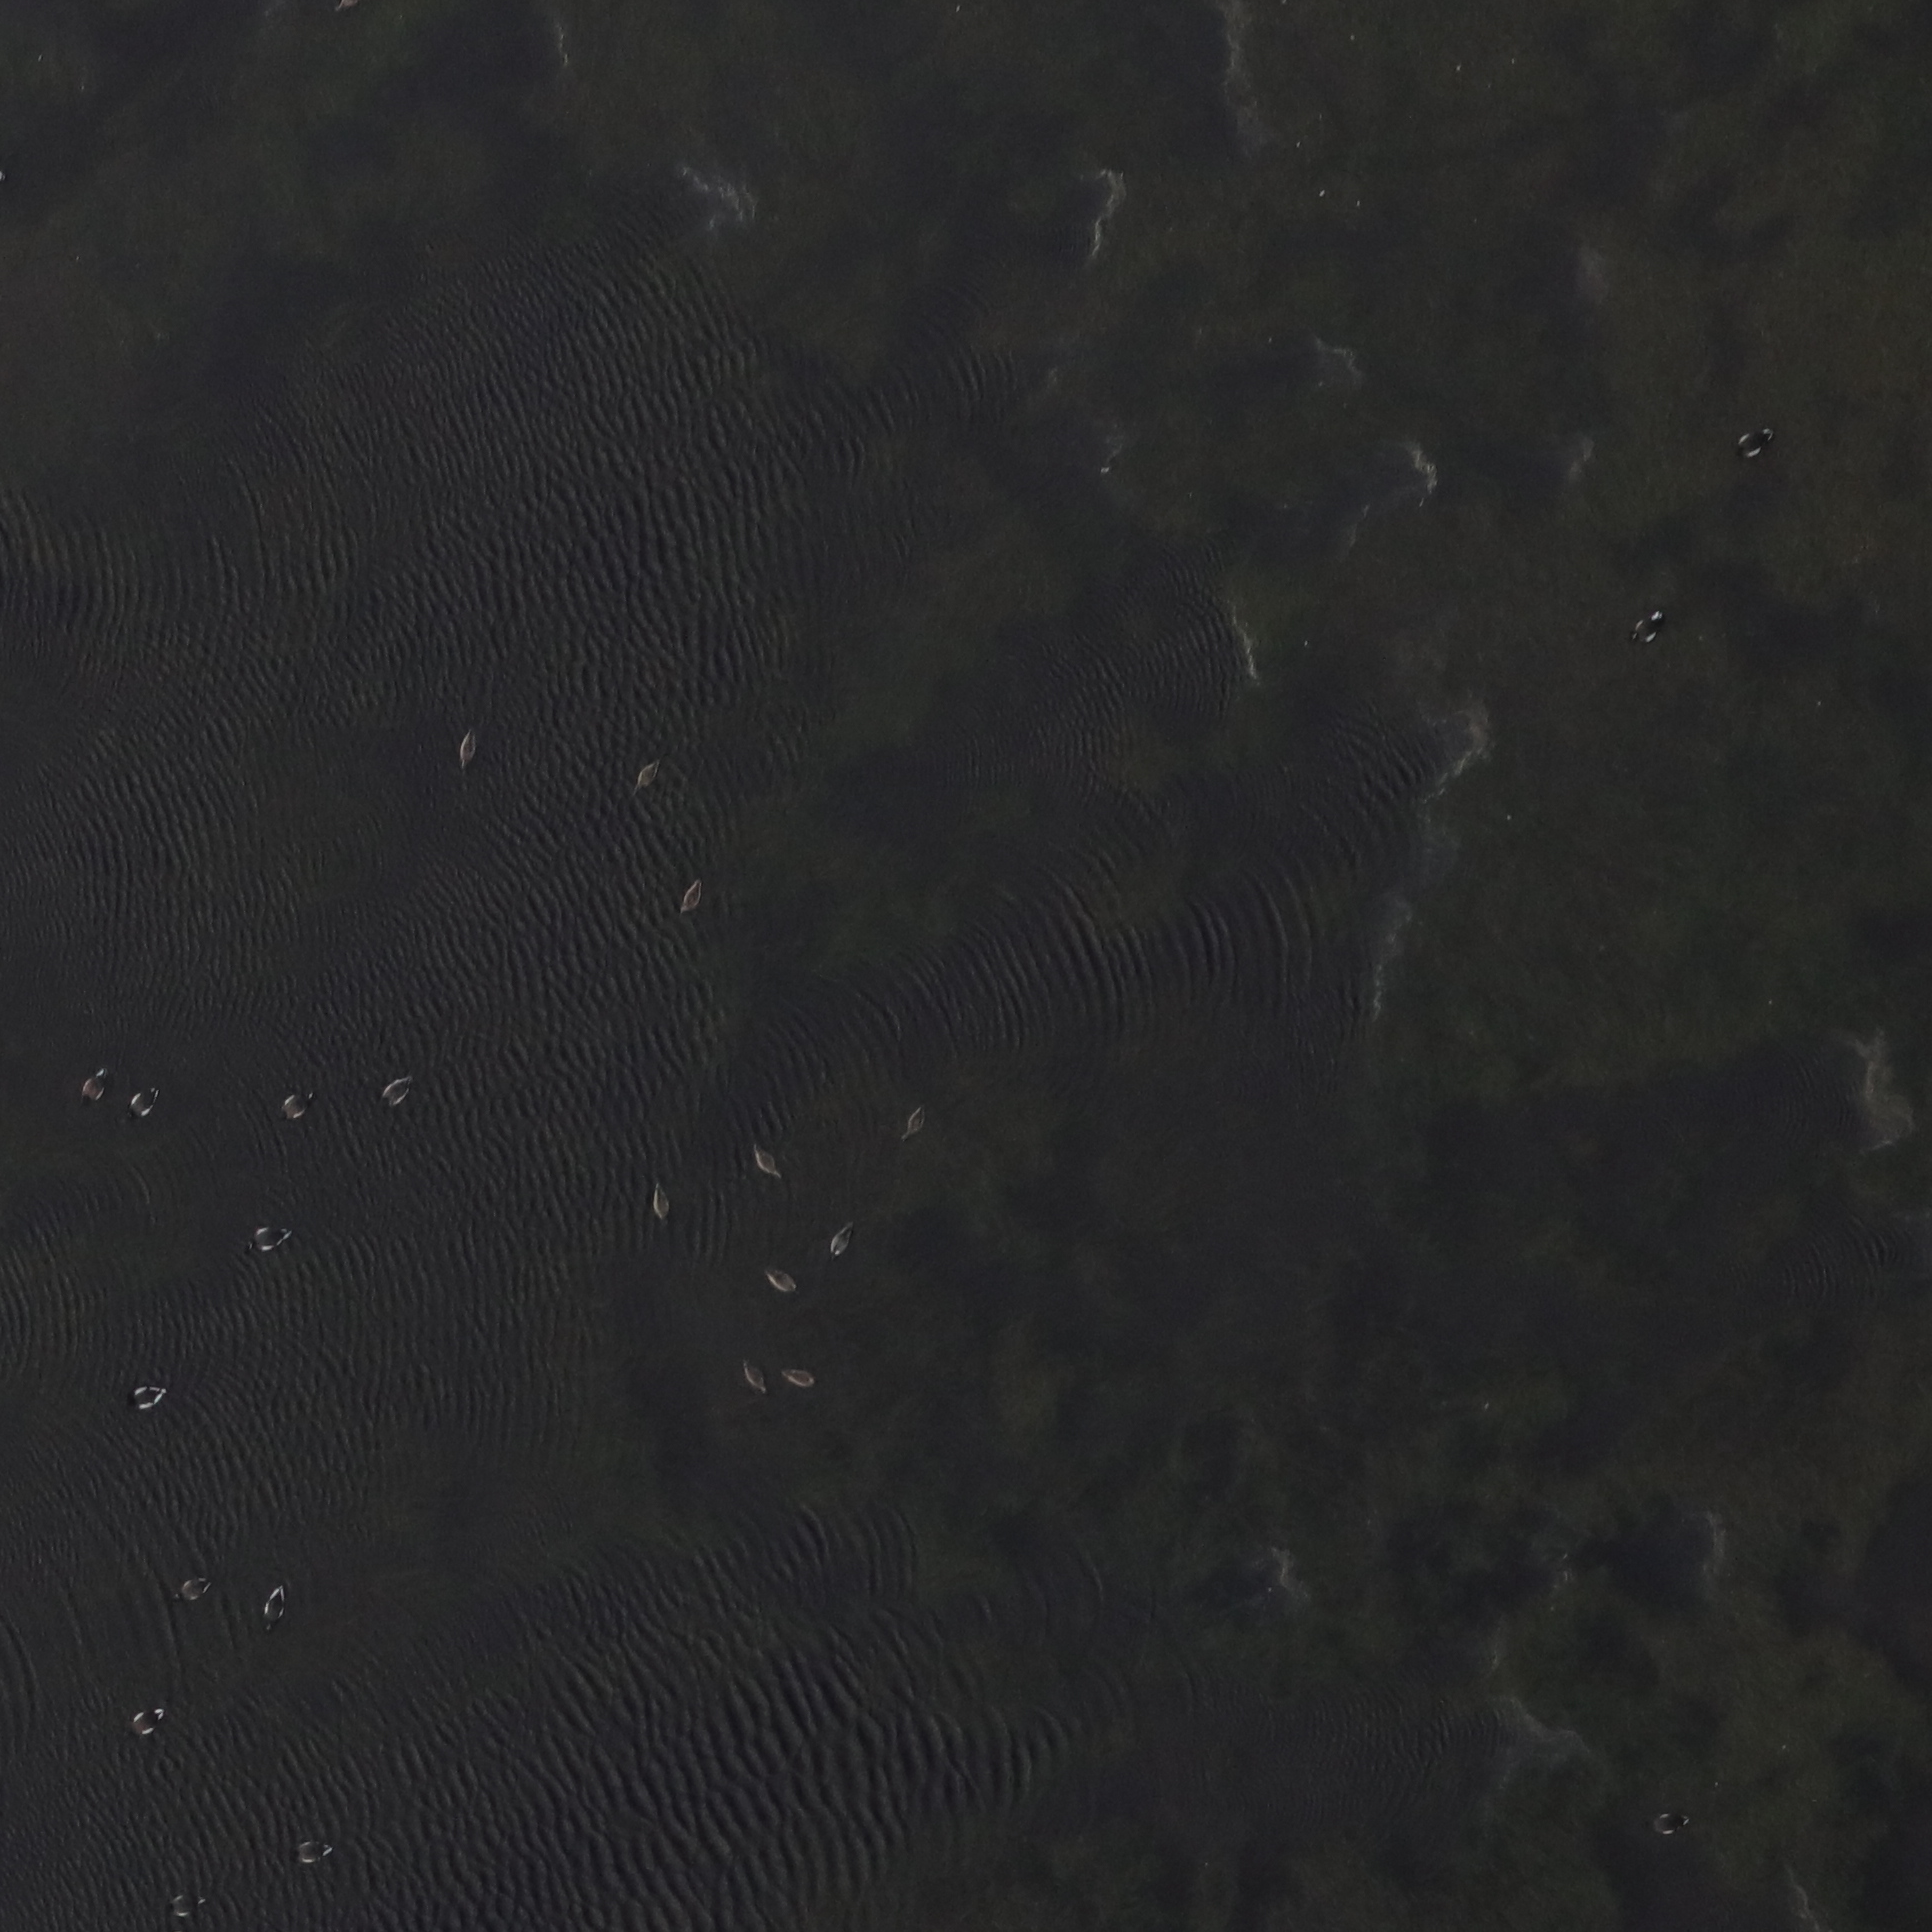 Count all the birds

24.